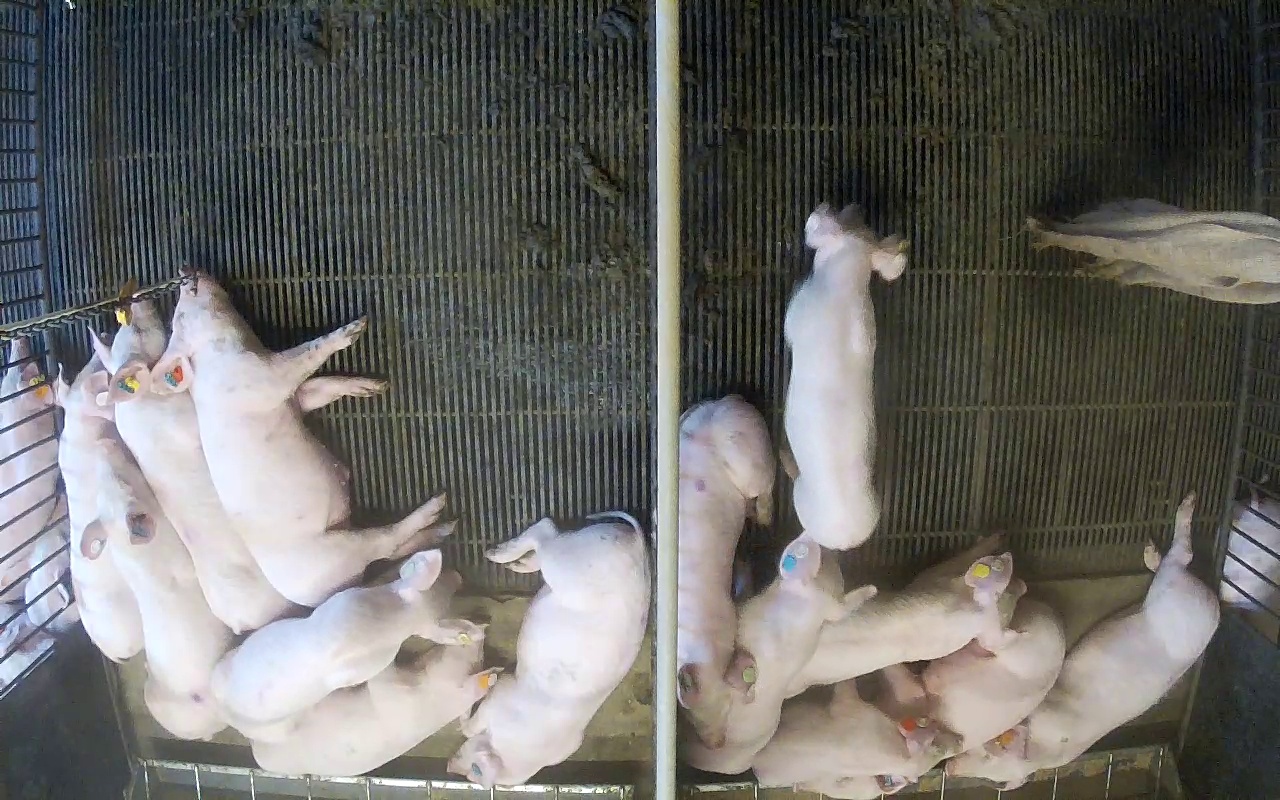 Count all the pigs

18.